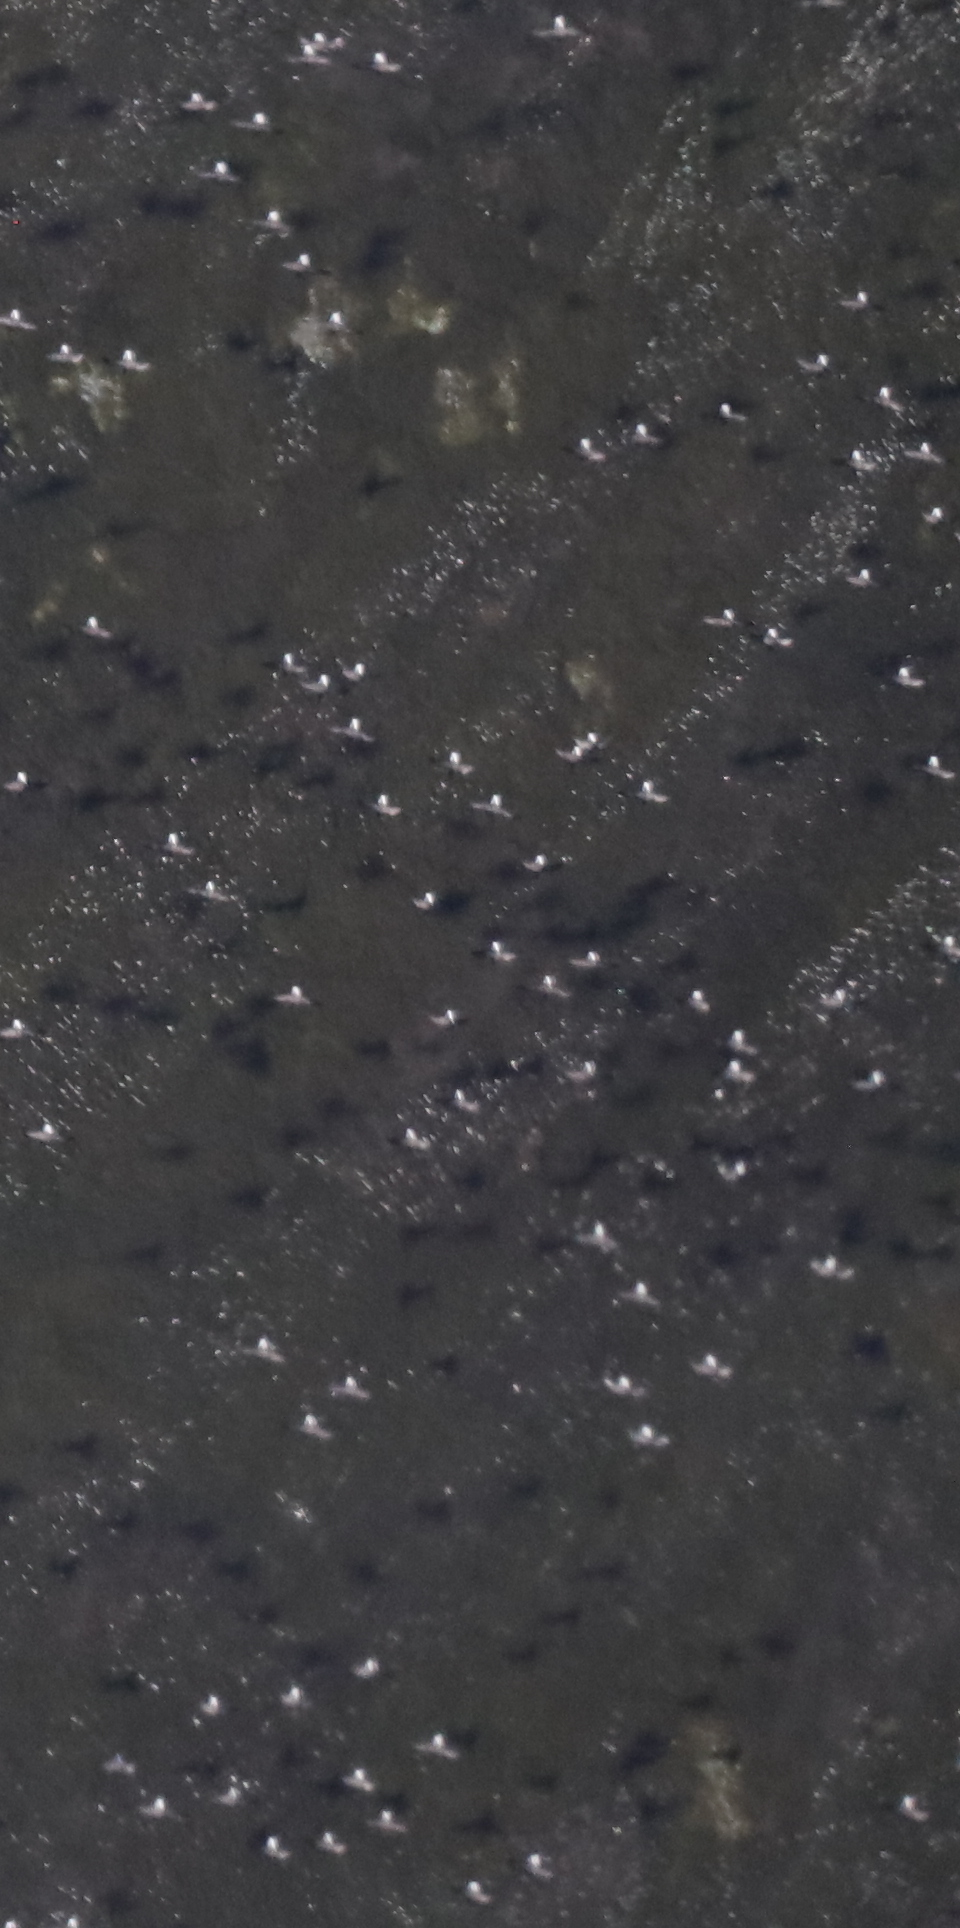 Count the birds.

83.